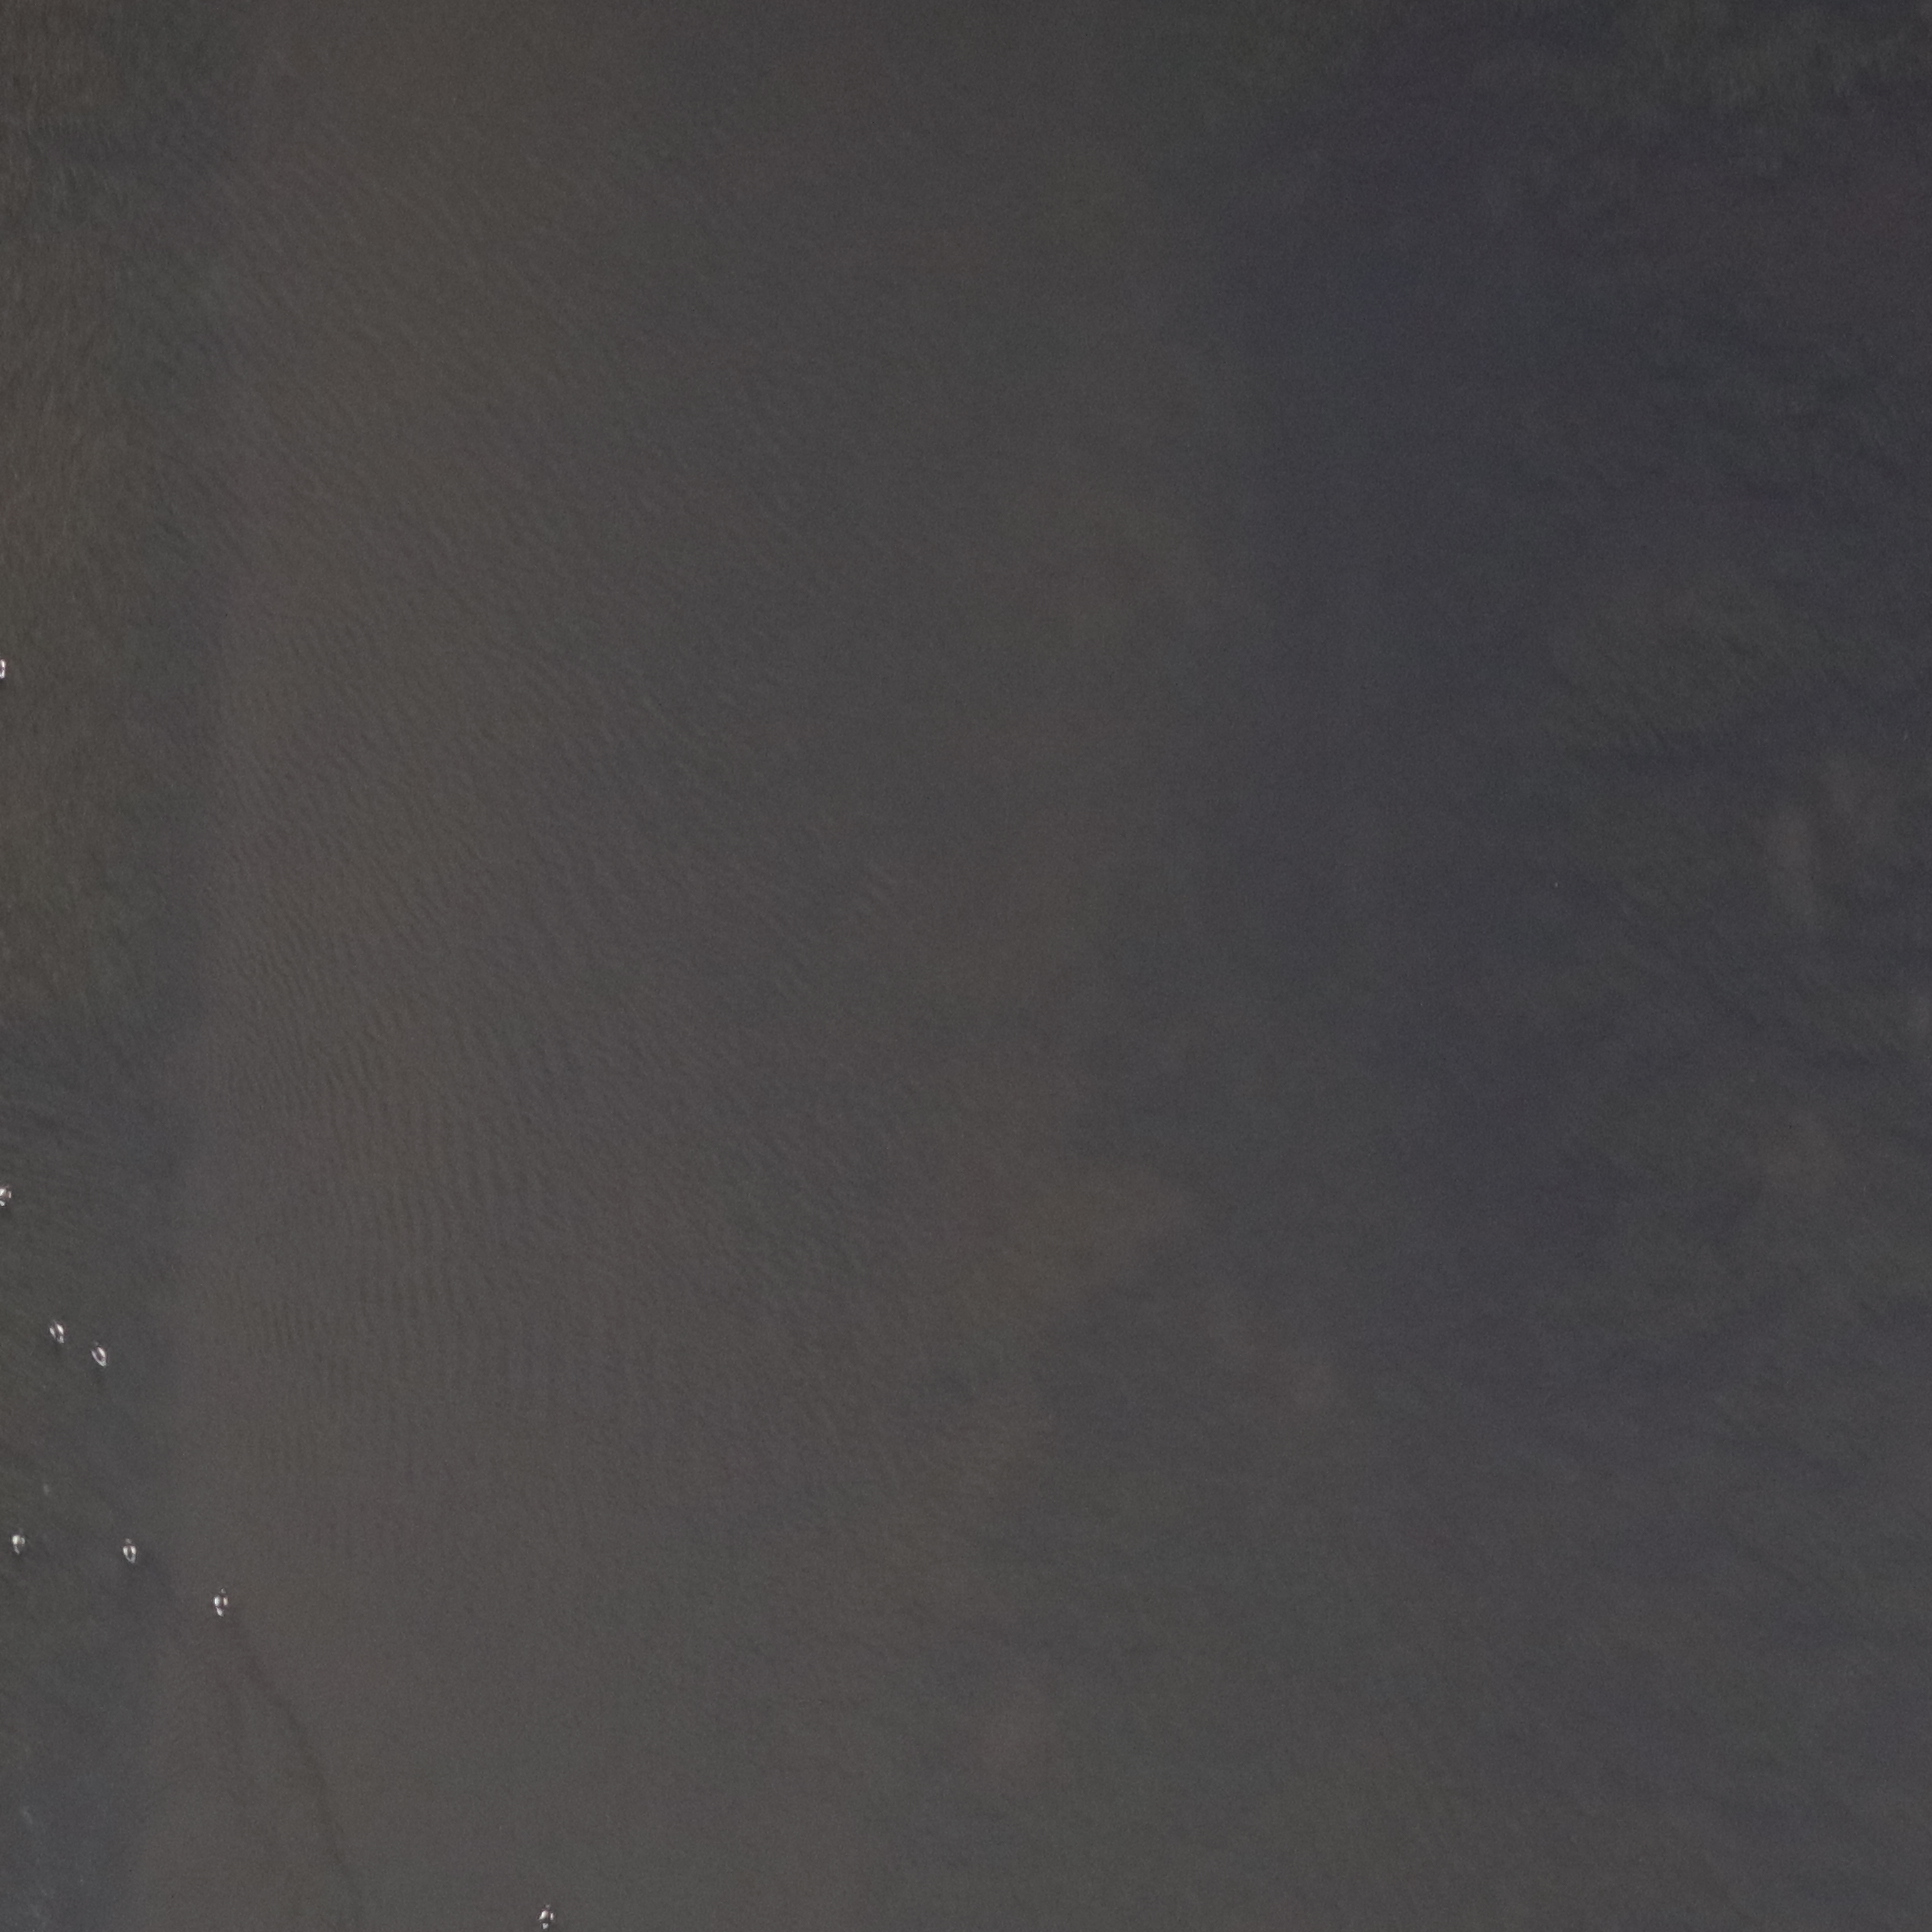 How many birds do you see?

8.